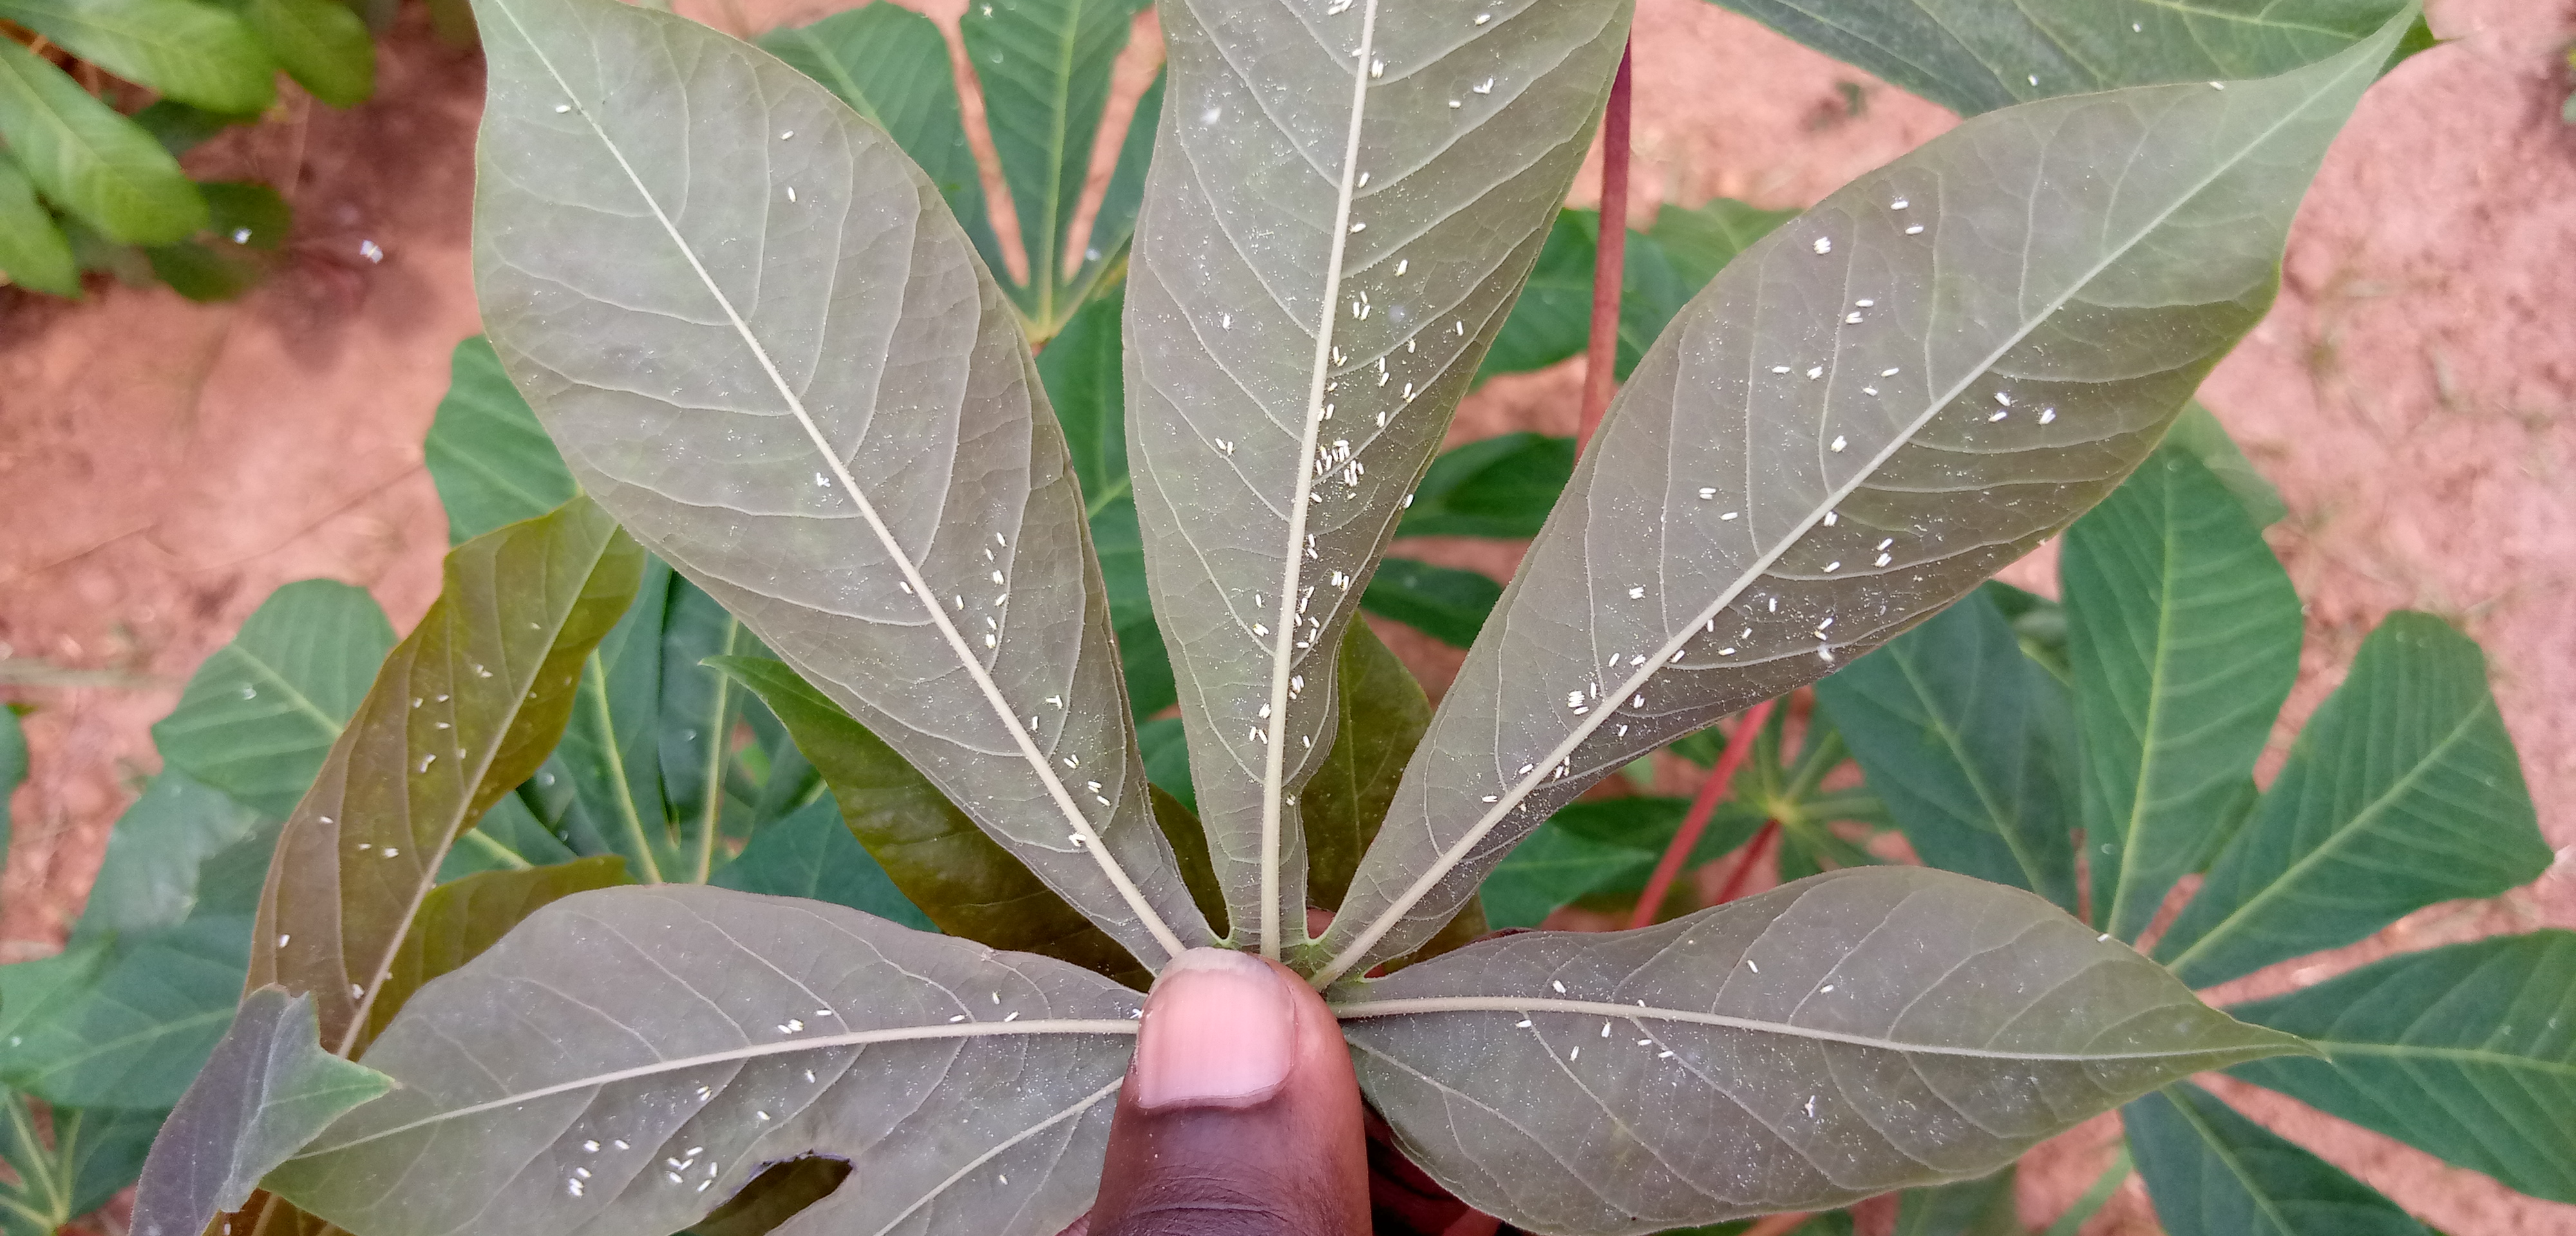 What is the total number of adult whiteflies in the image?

138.